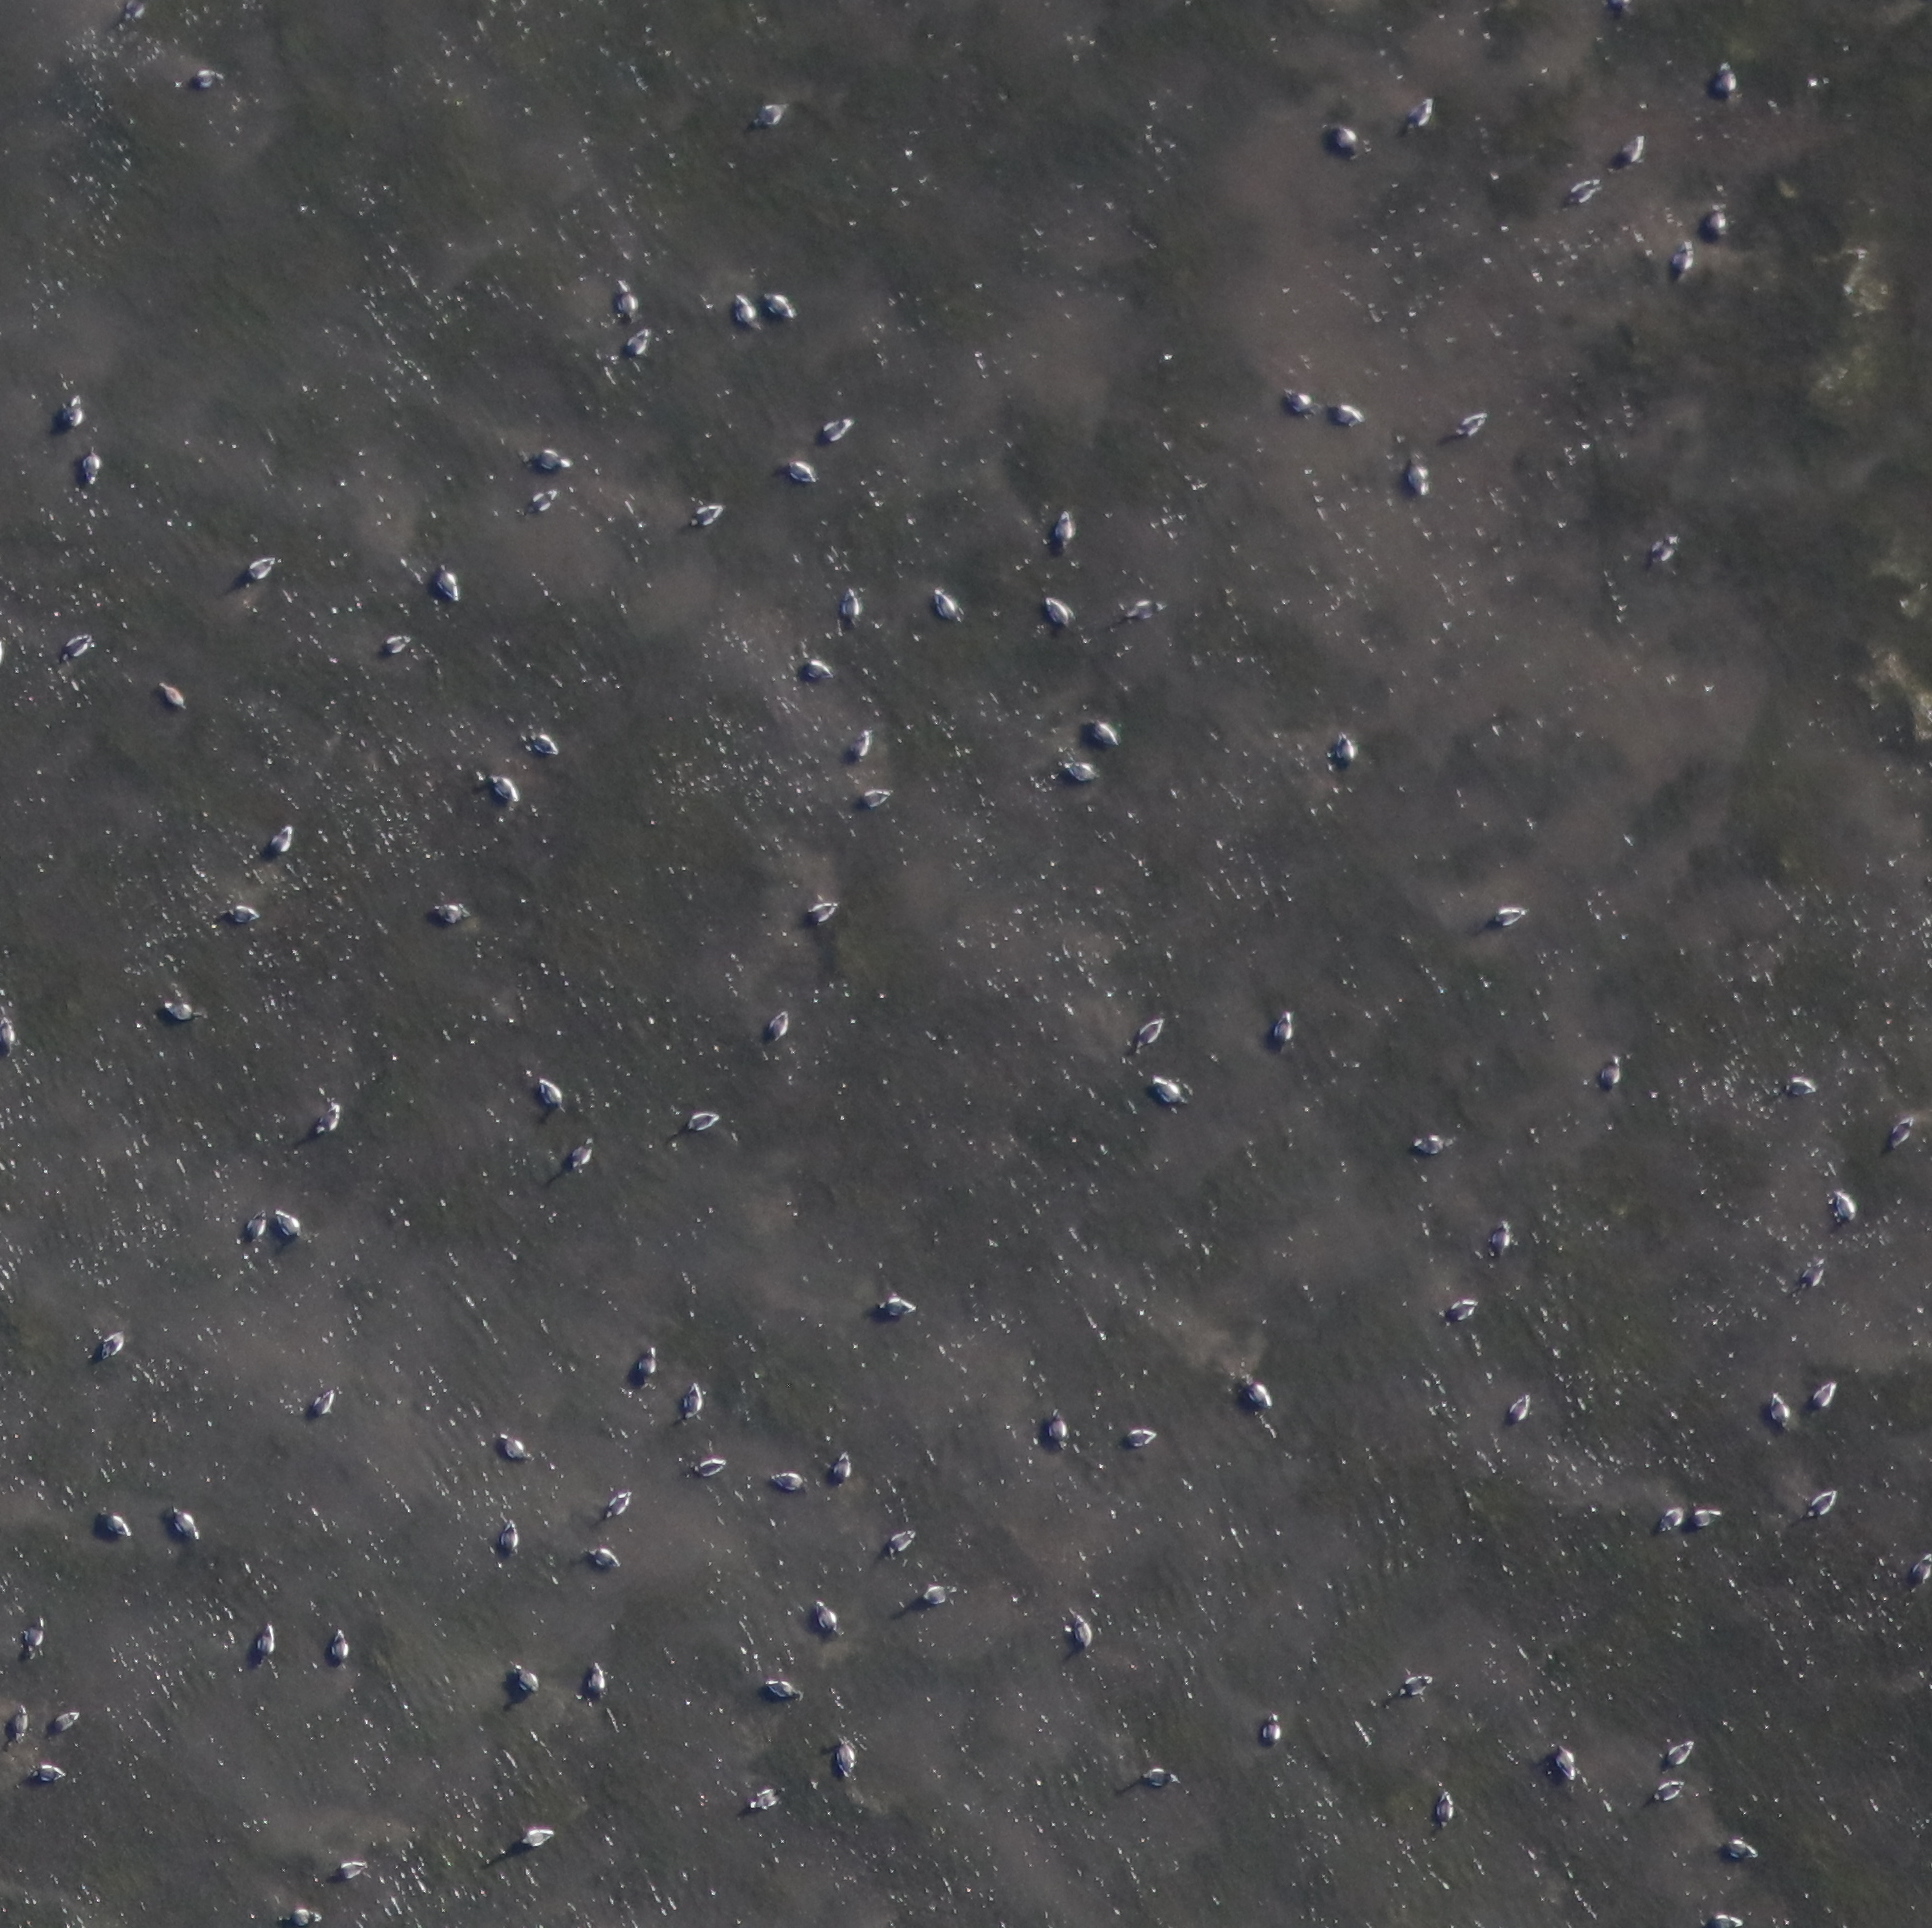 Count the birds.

120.